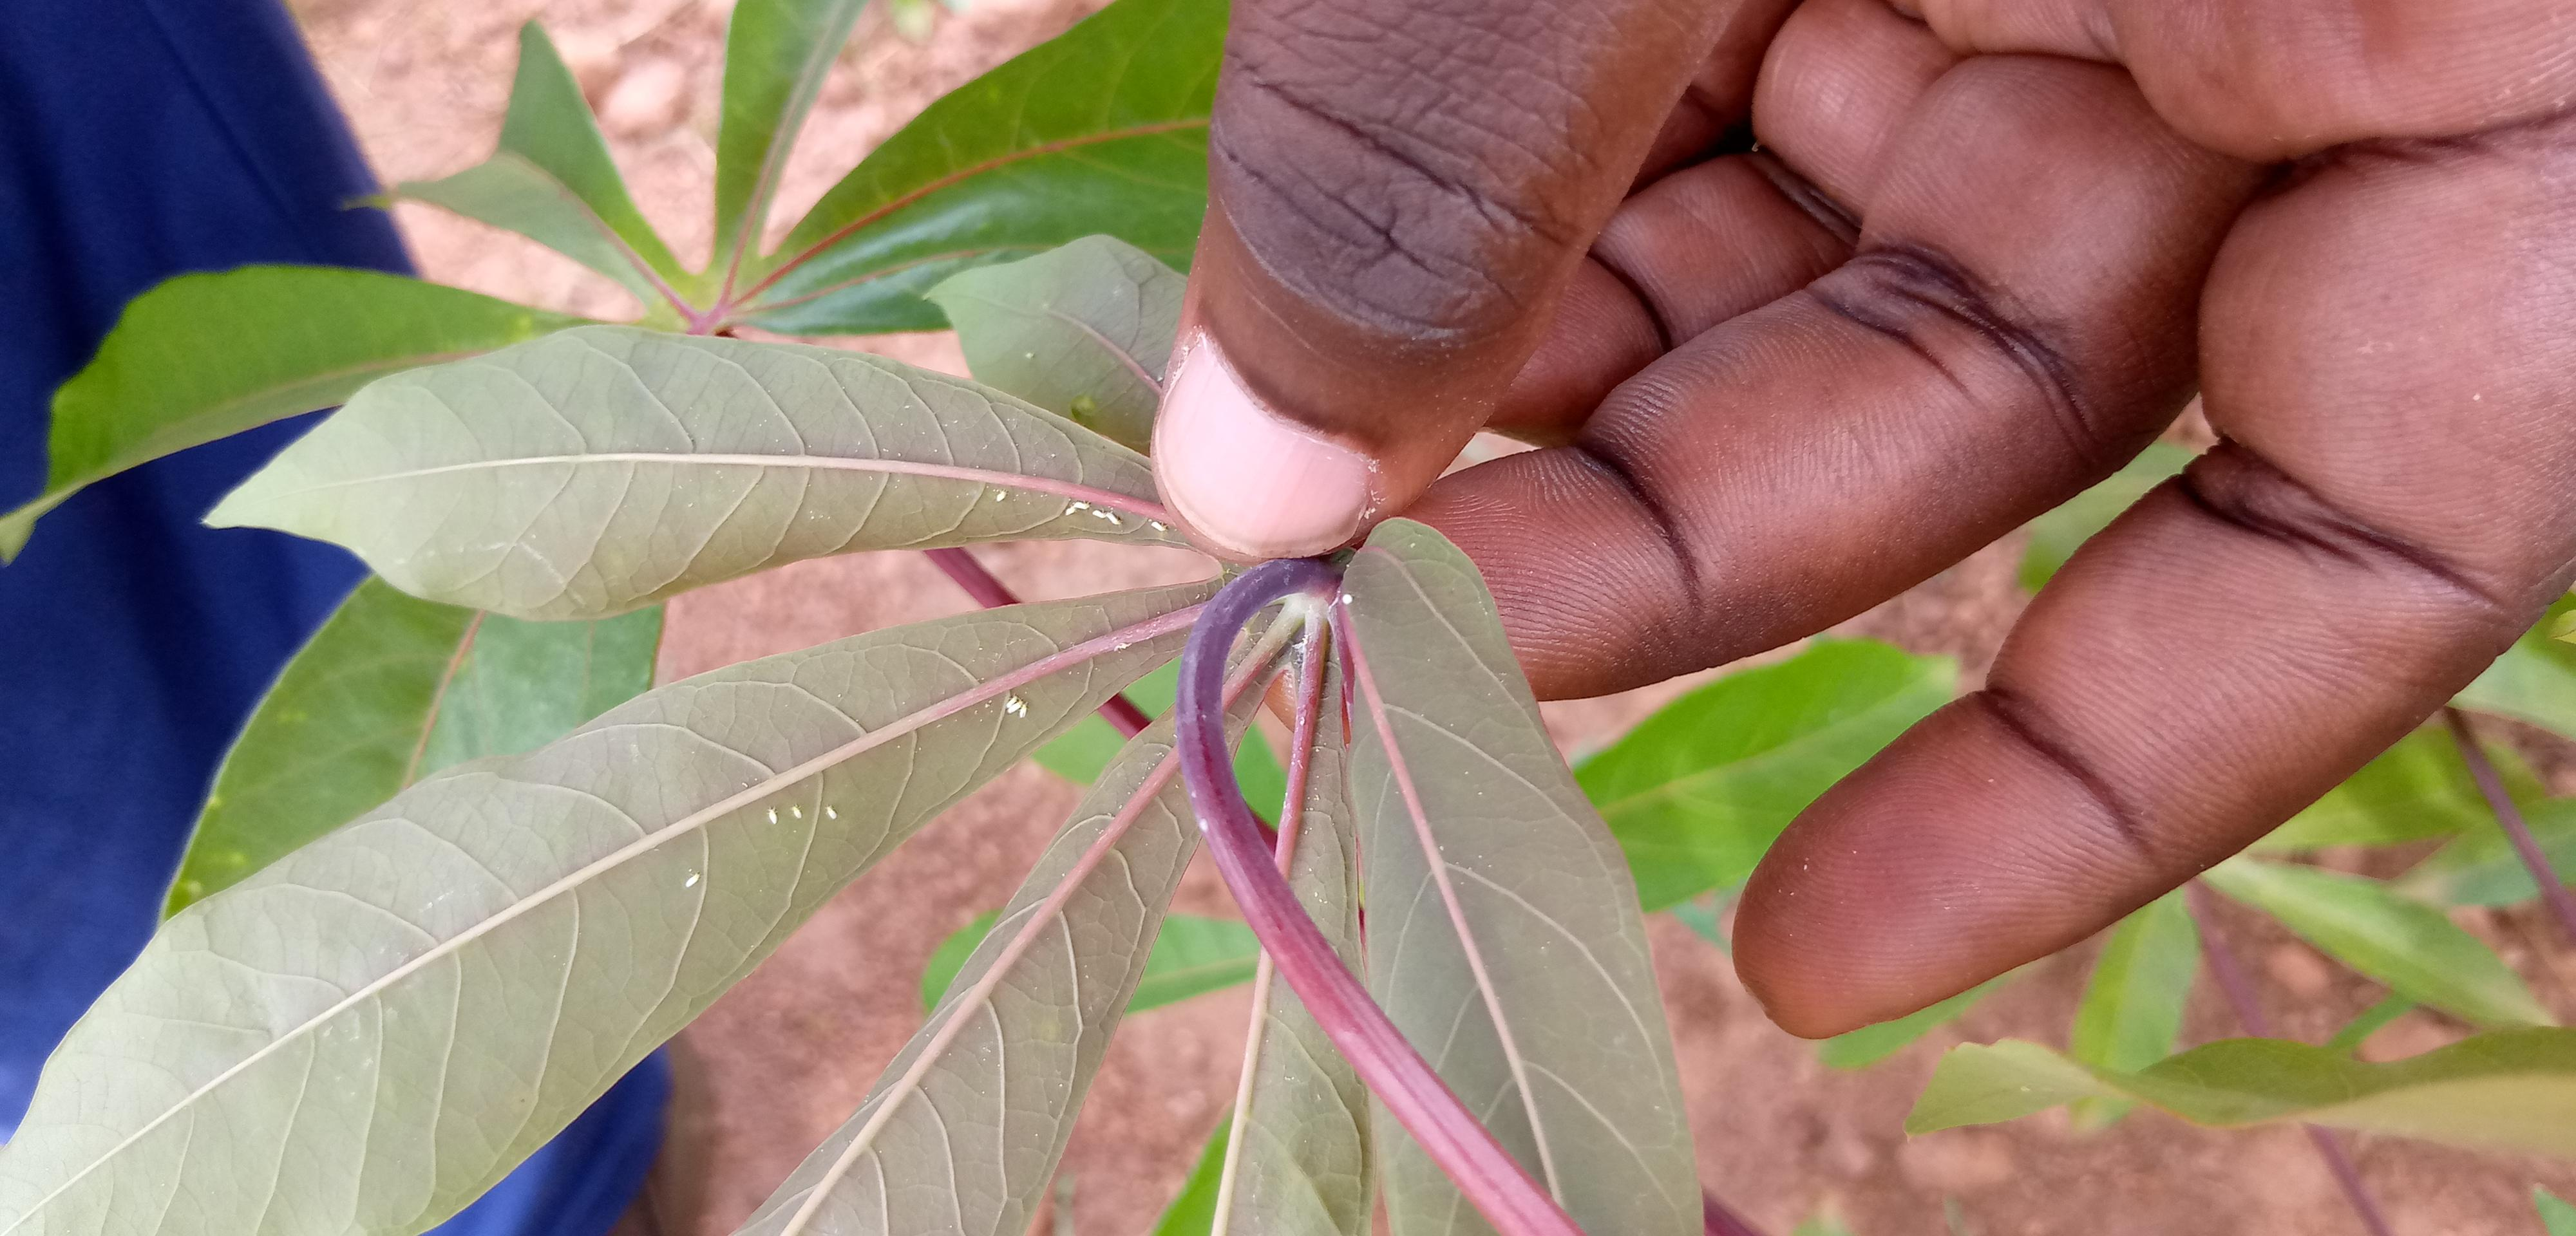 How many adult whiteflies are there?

13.